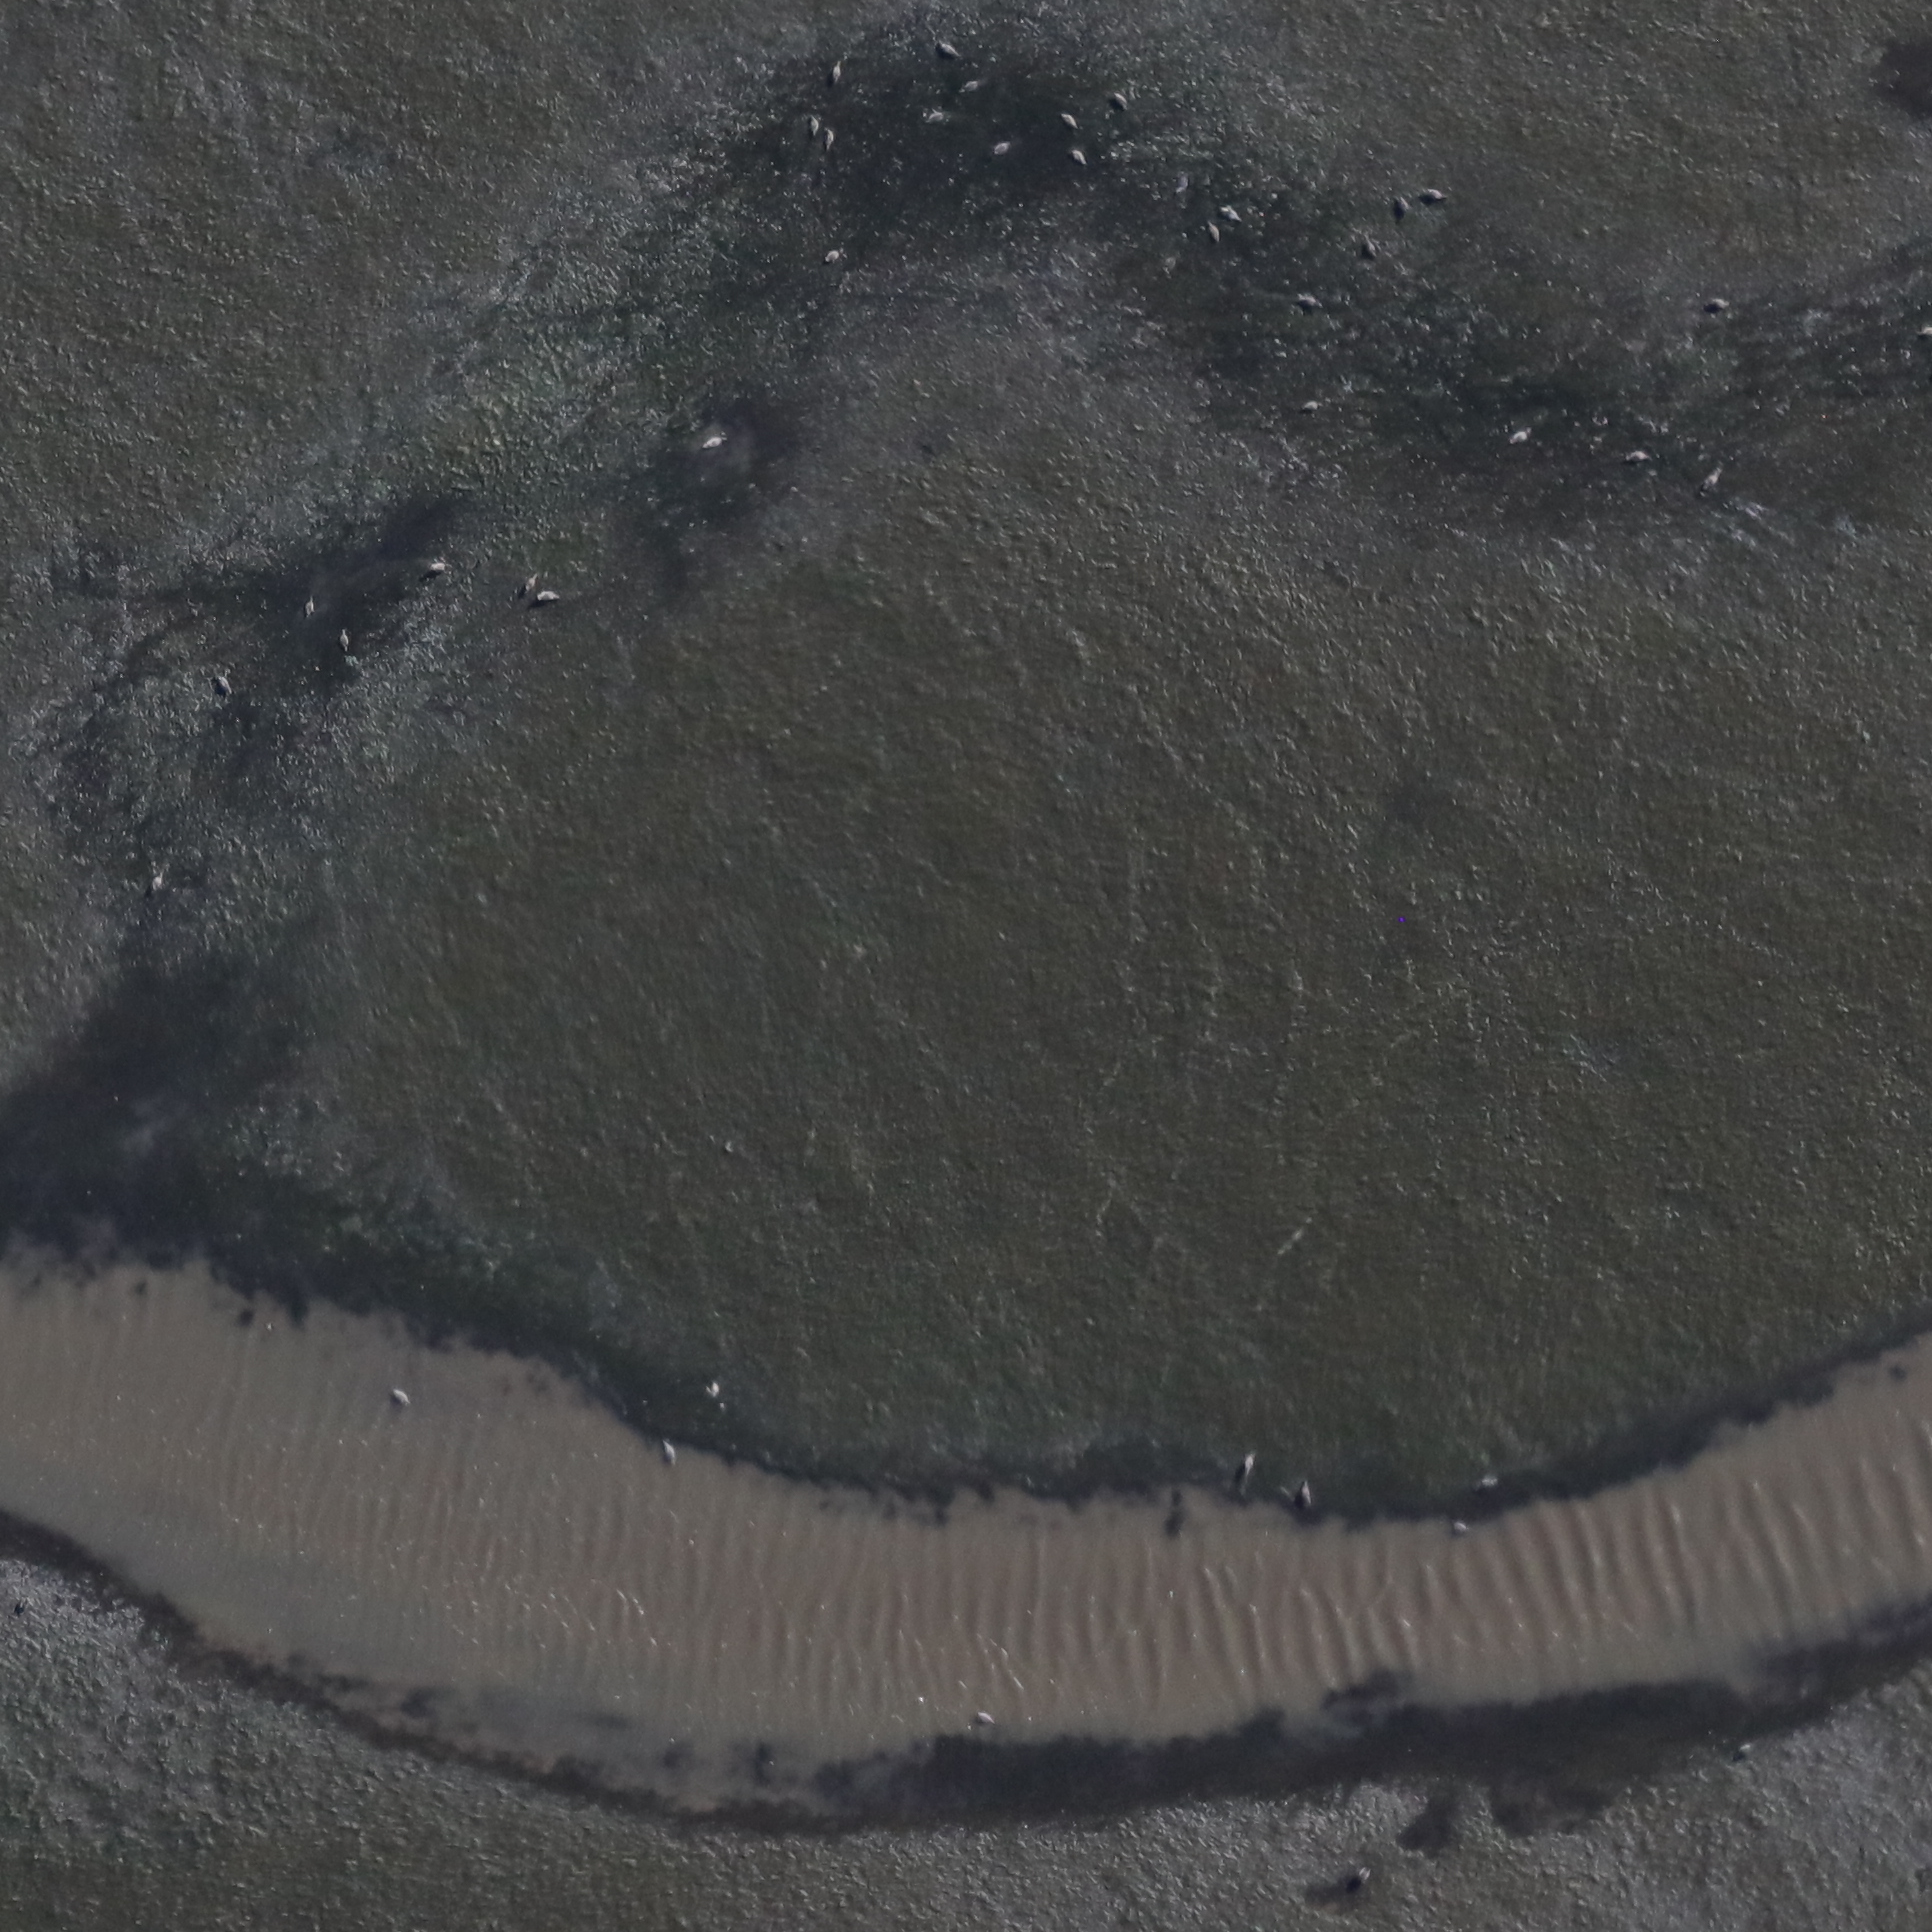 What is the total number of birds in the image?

43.